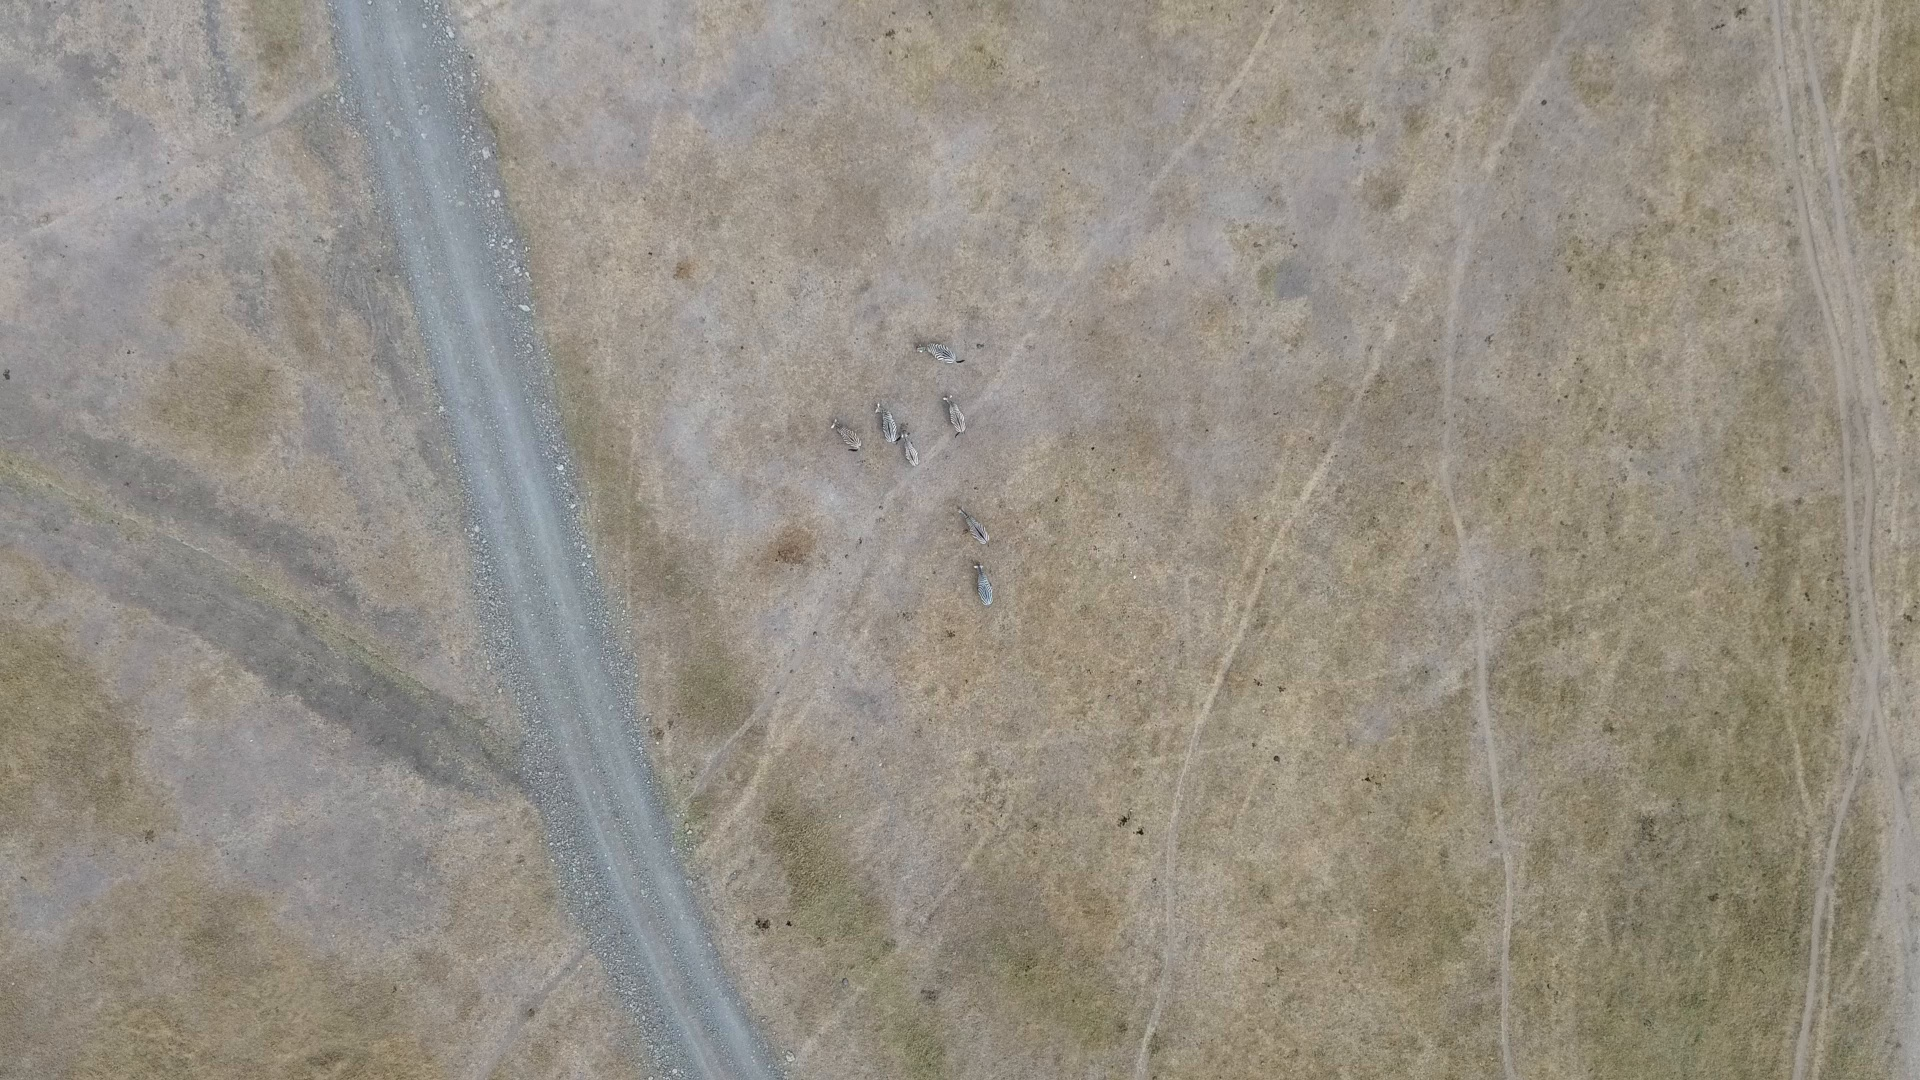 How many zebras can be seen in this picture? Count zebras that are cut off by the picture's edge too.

7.